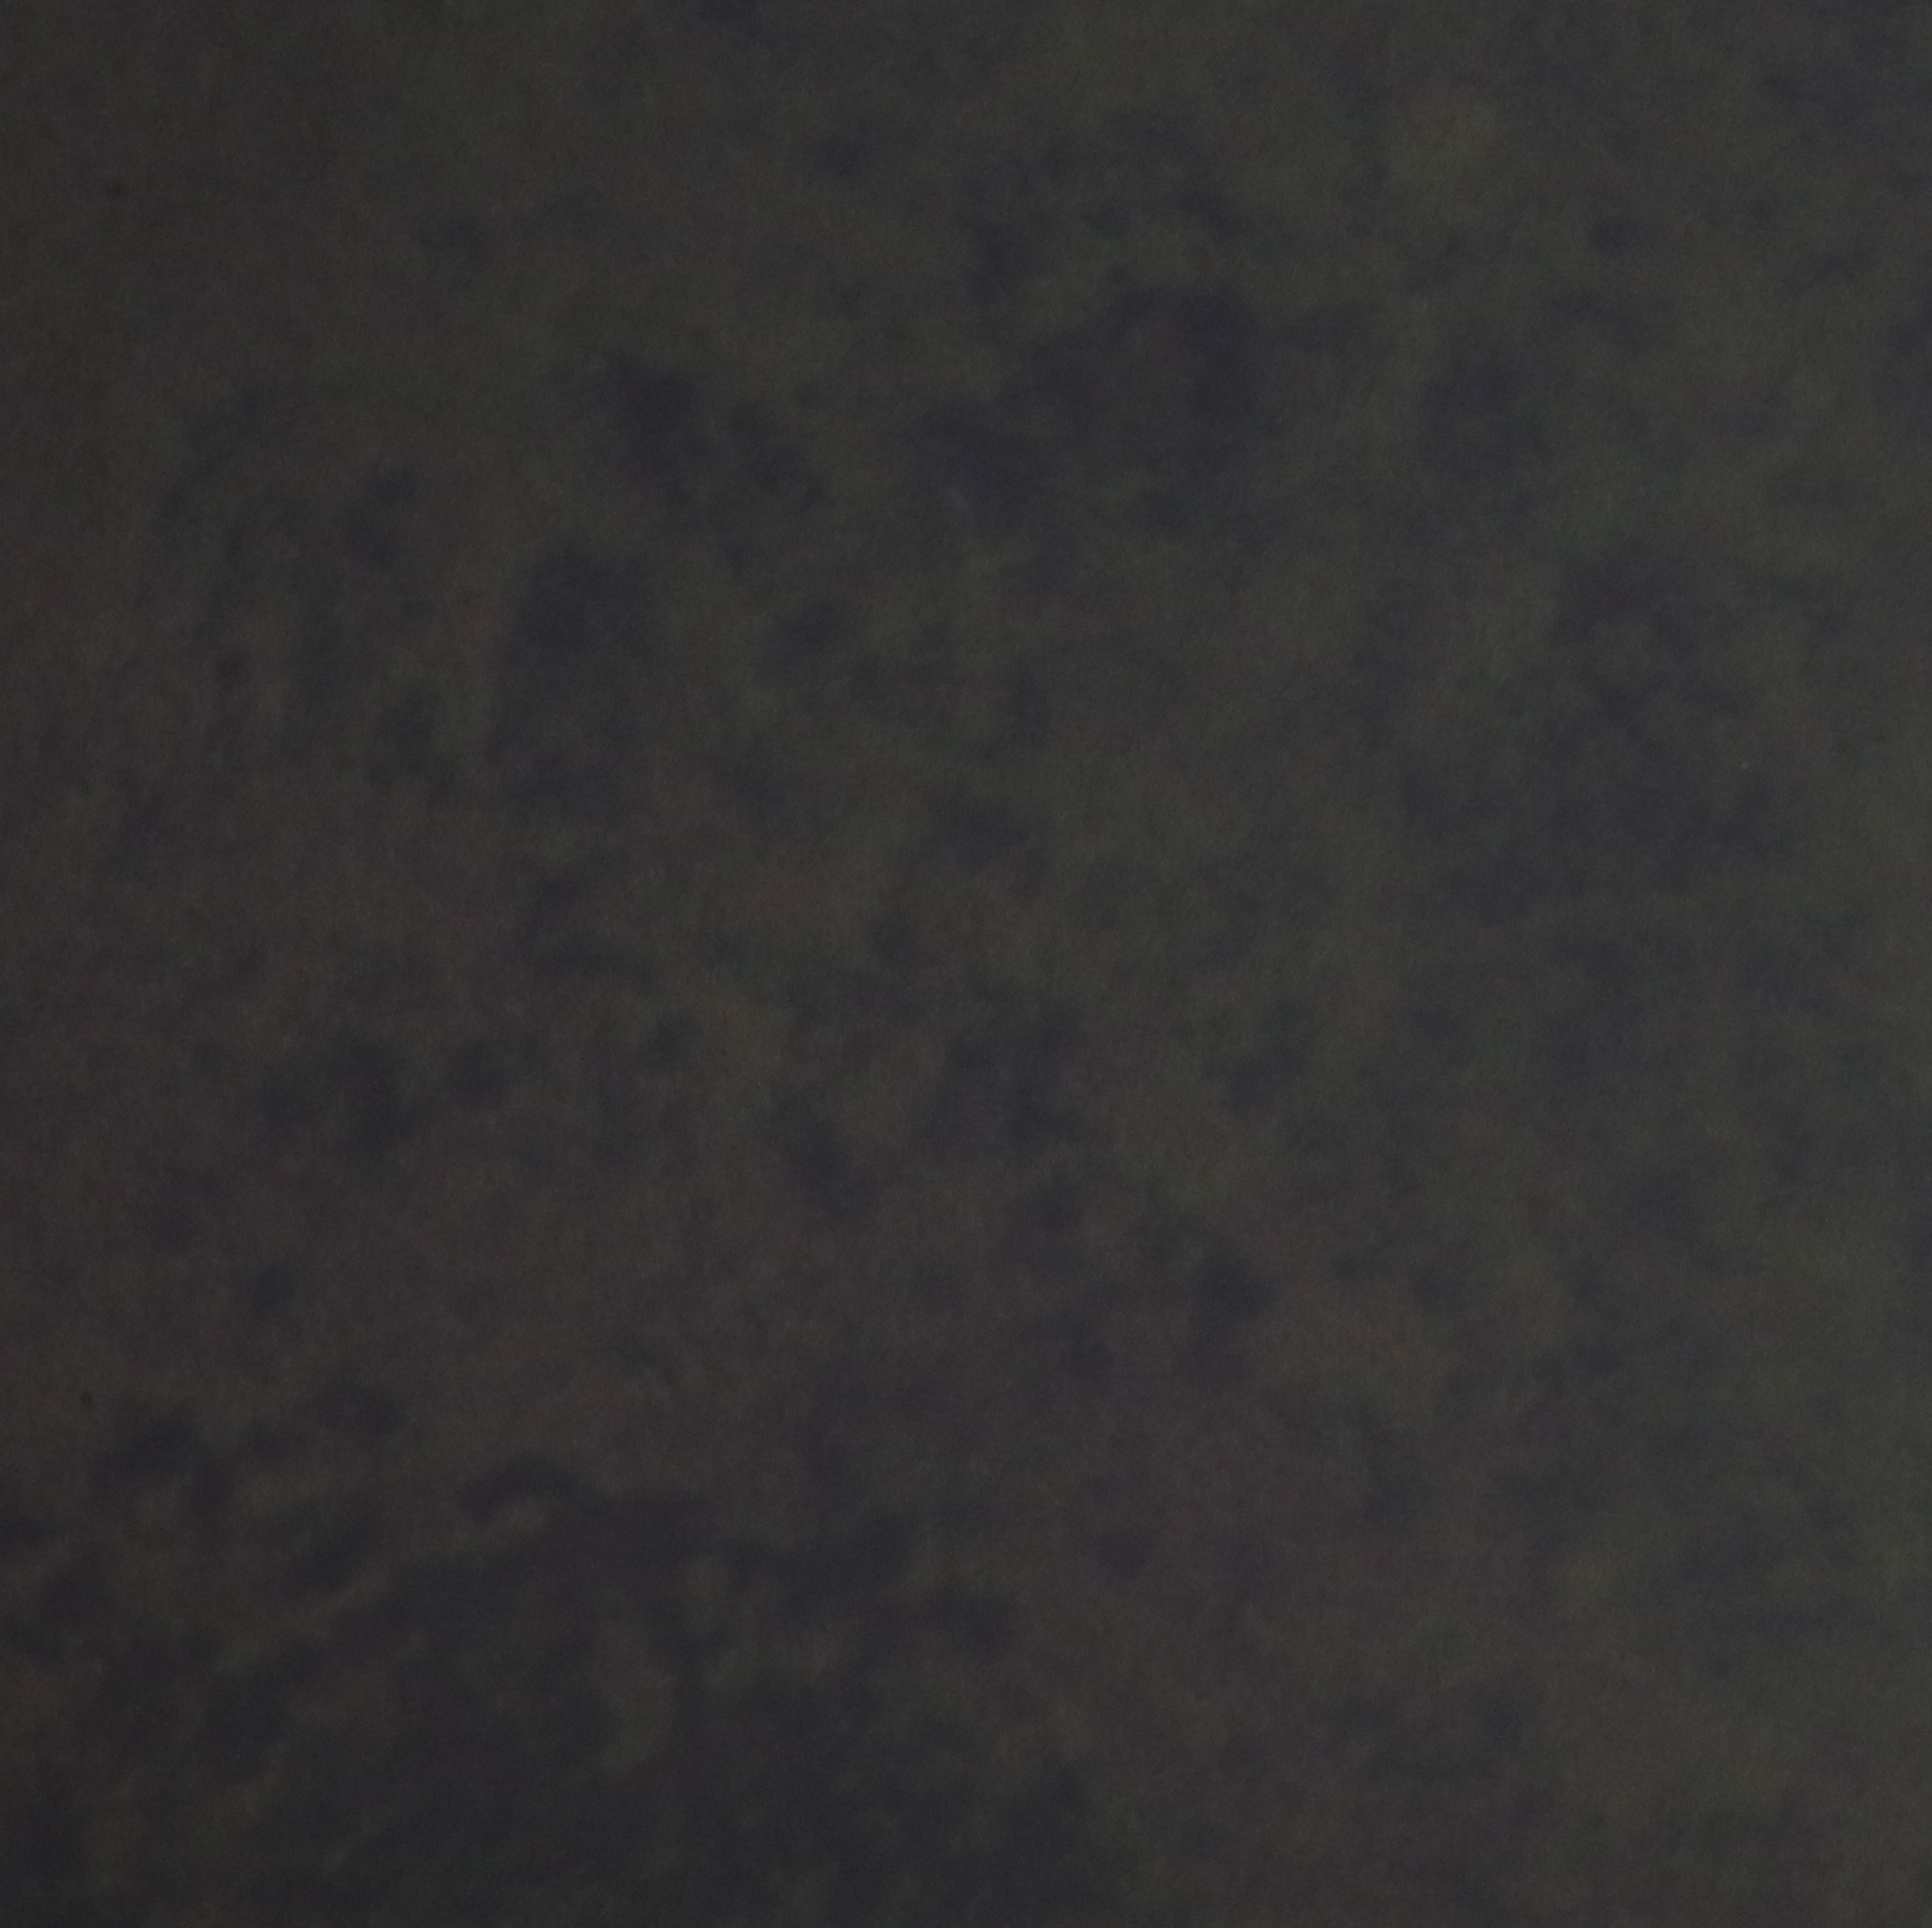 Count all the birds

0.